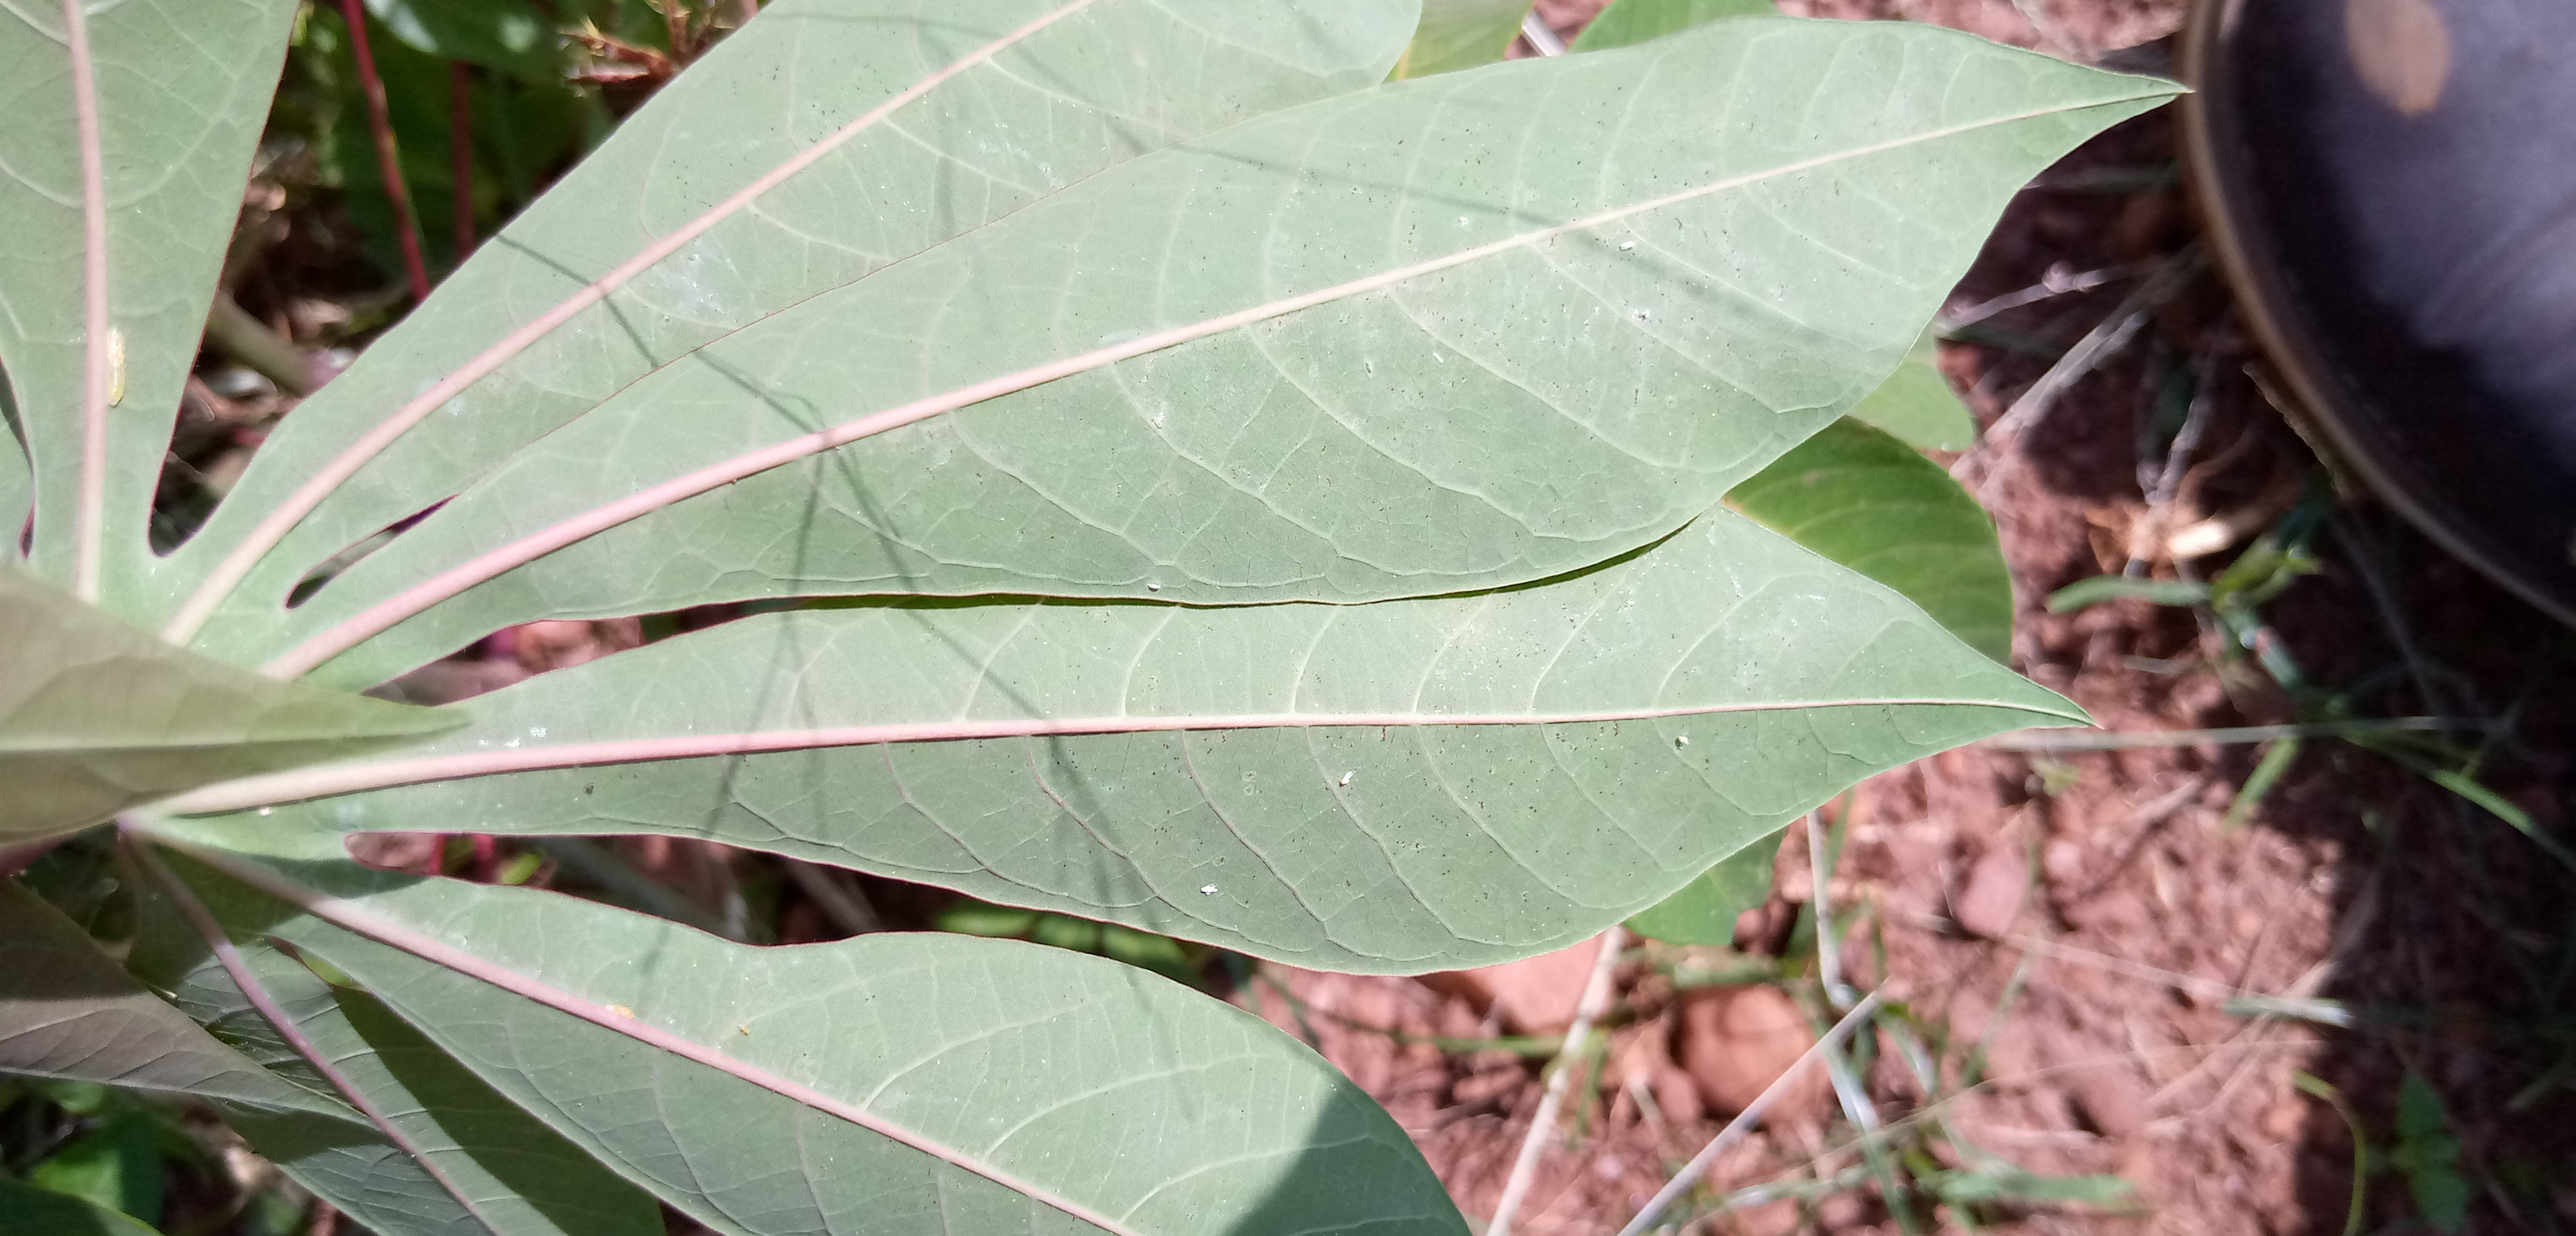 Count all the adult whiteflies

6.